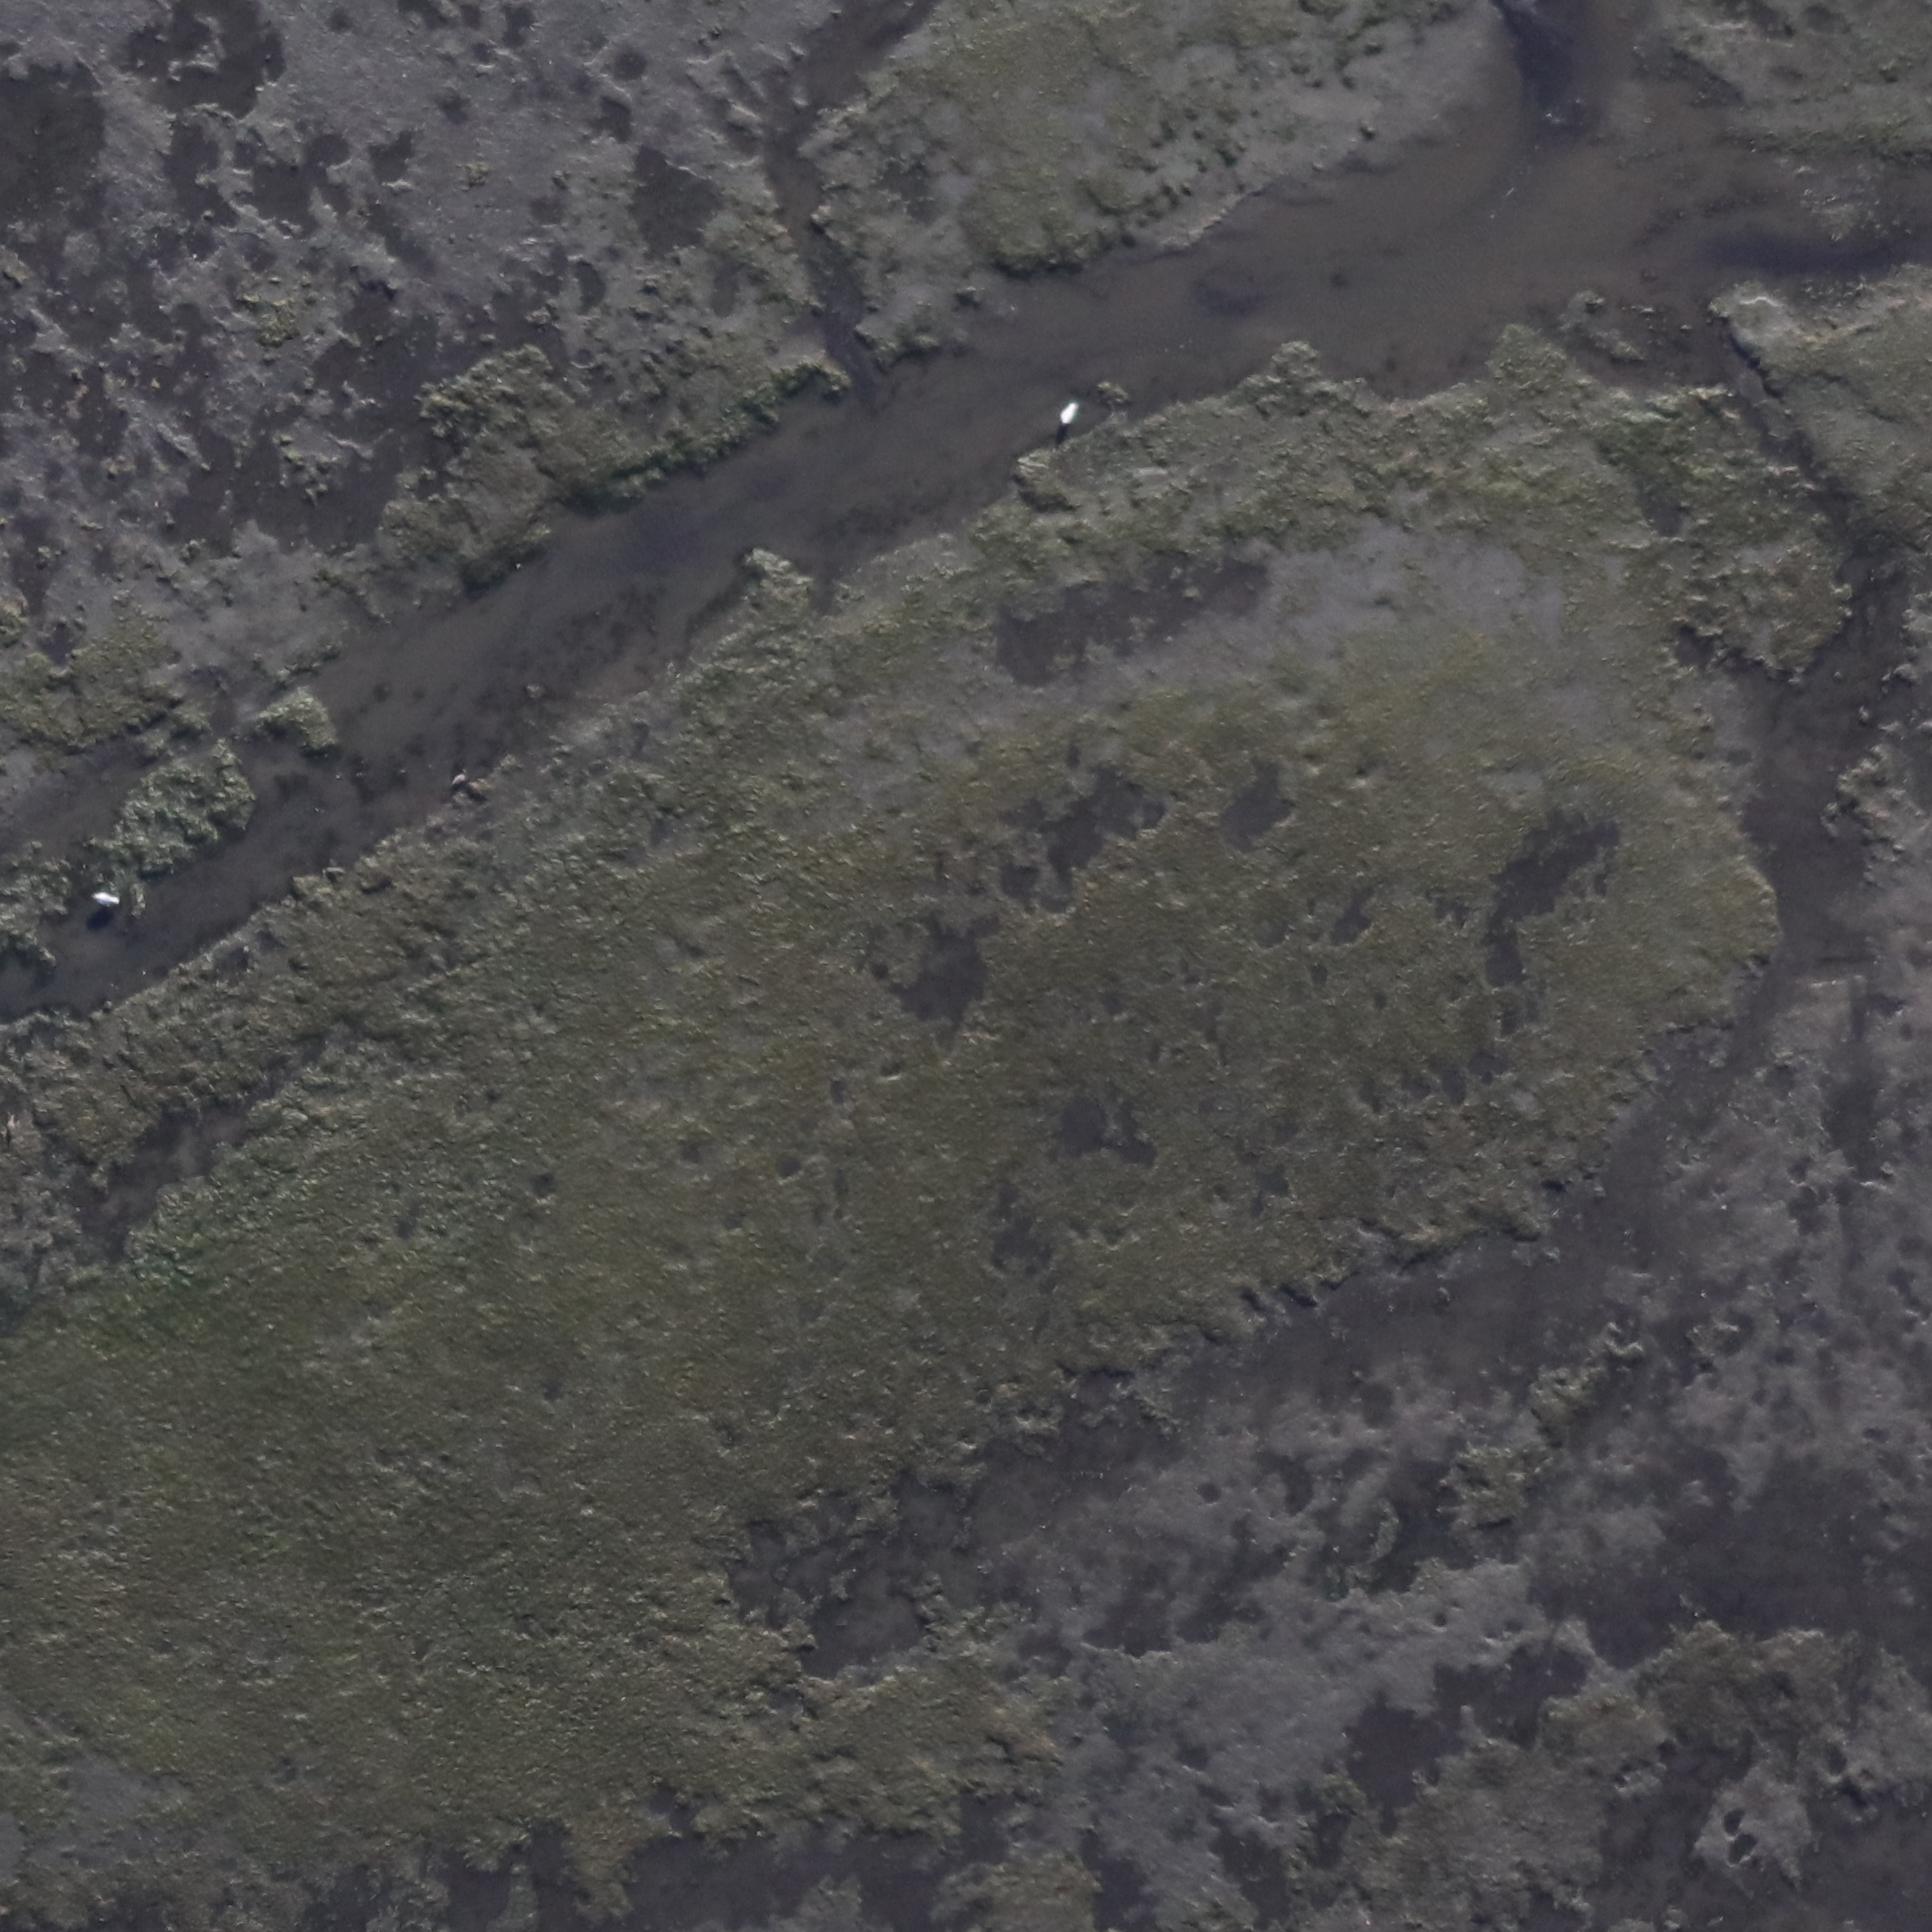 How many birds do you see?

5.